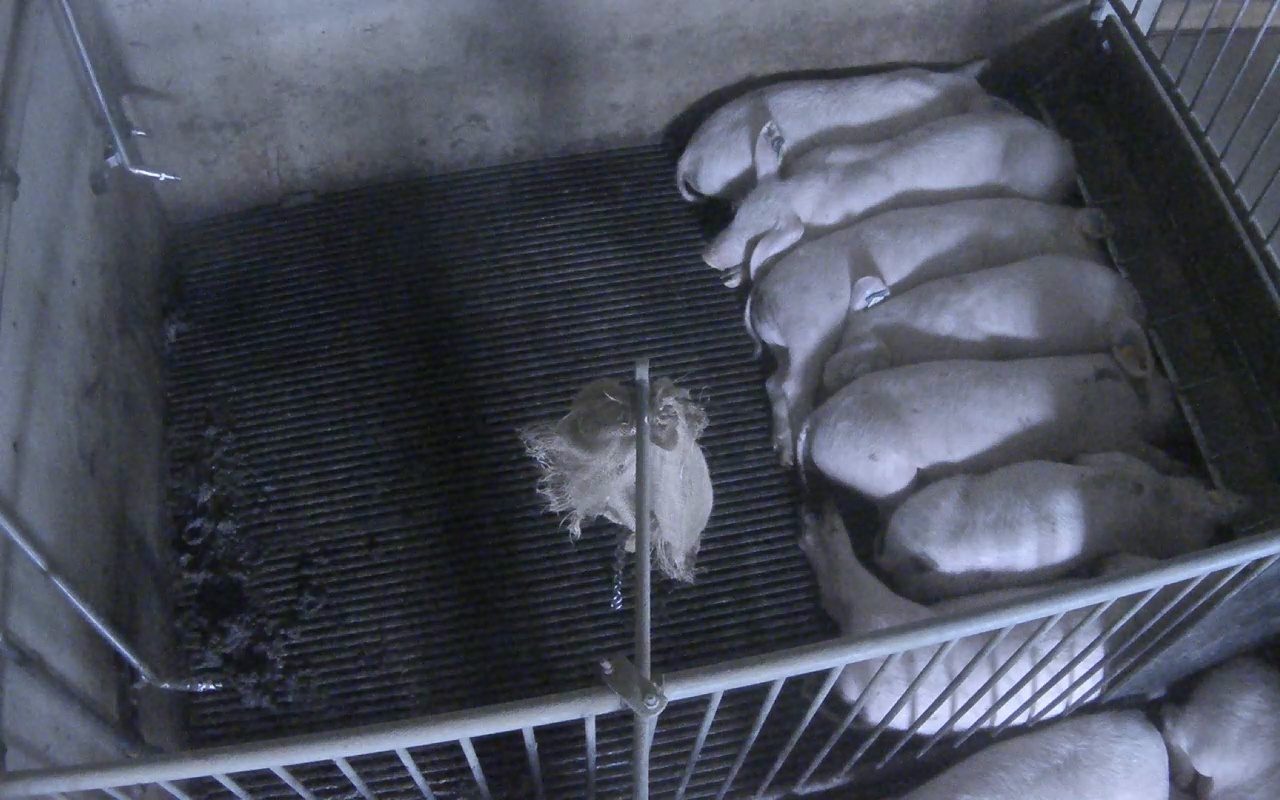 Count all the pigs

9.